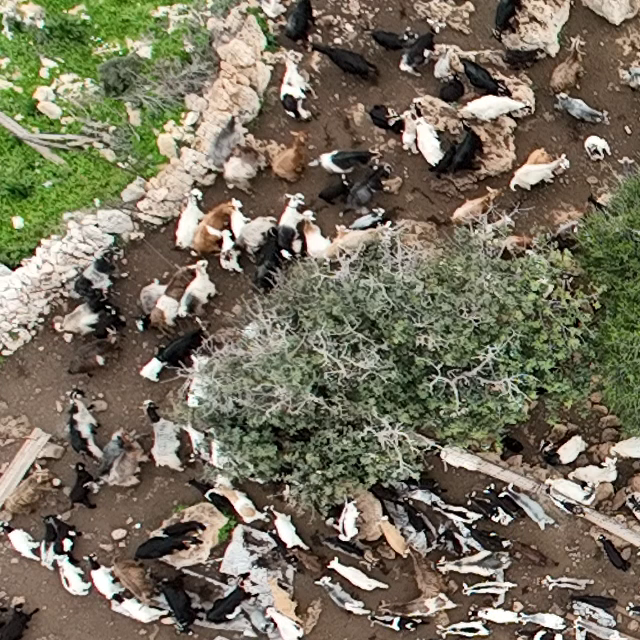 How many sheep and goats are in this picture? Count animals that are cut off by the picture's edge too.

114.